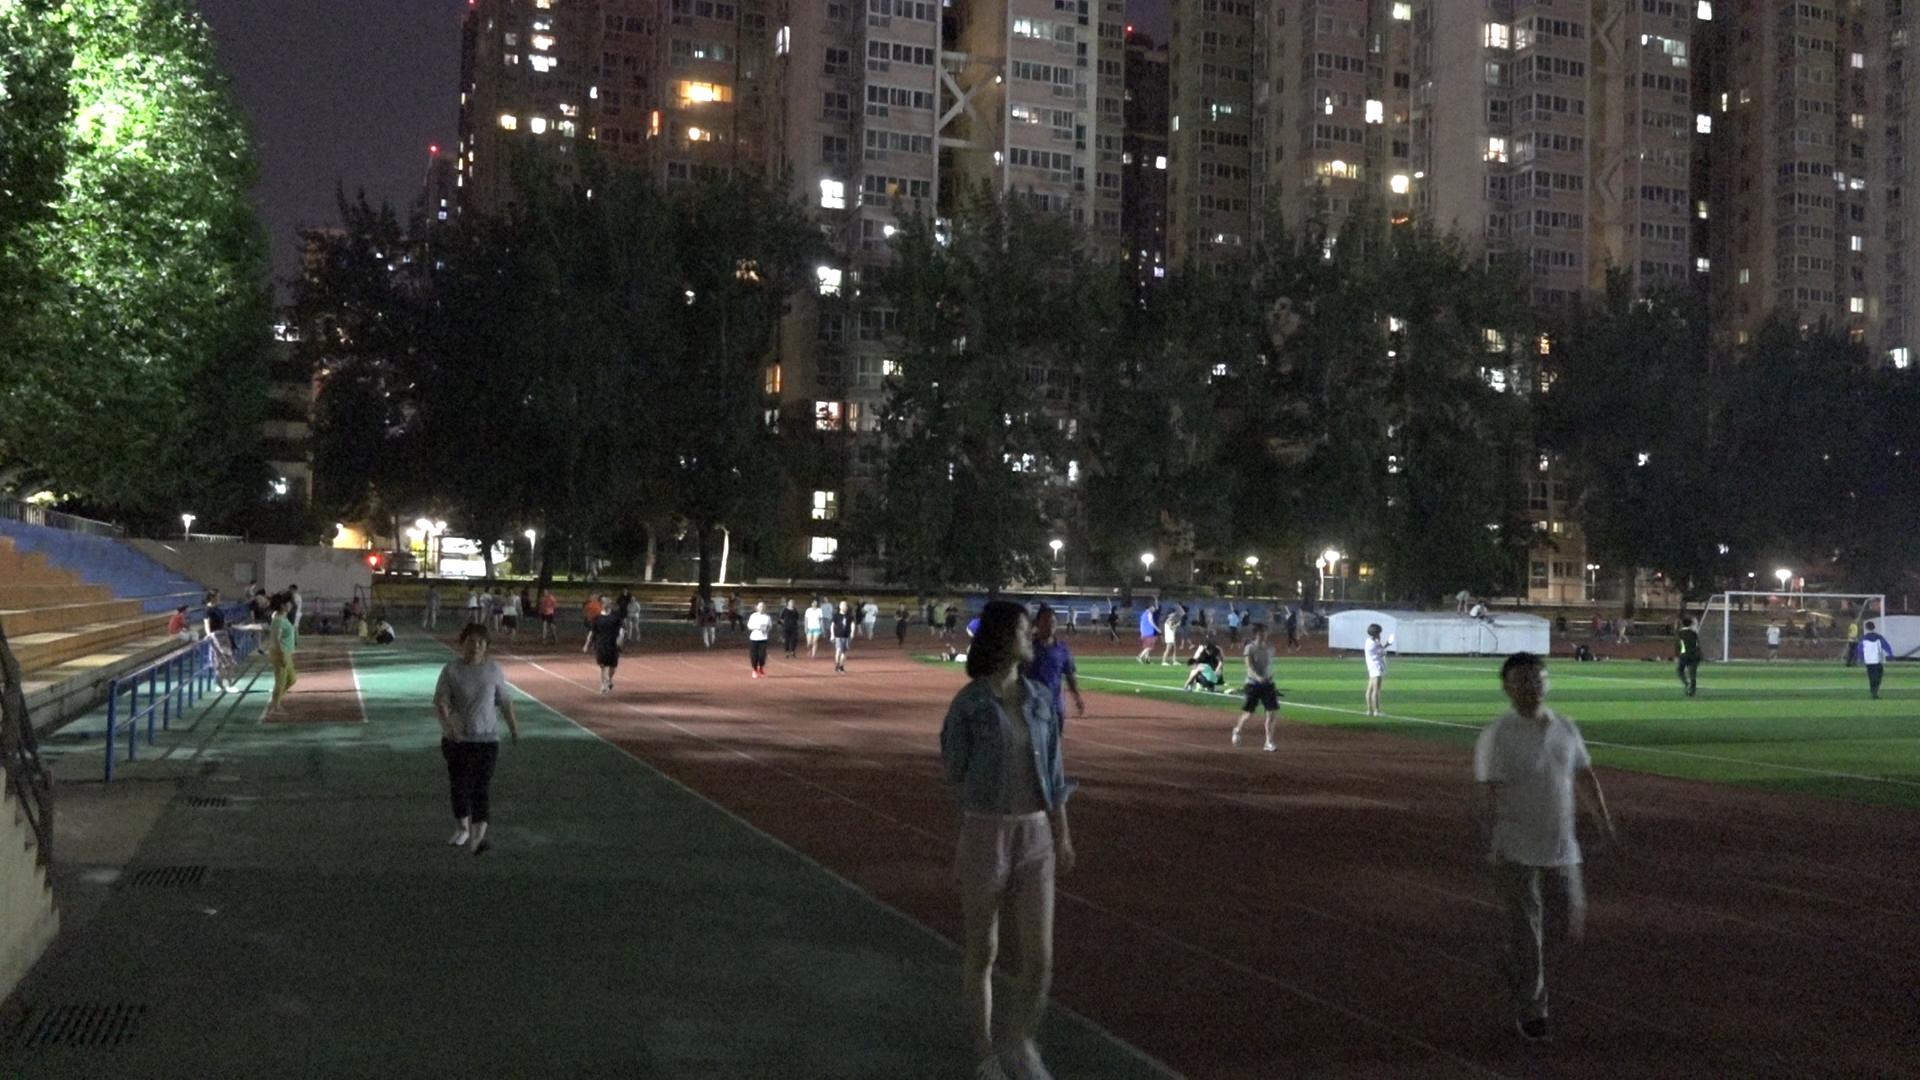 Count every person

61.